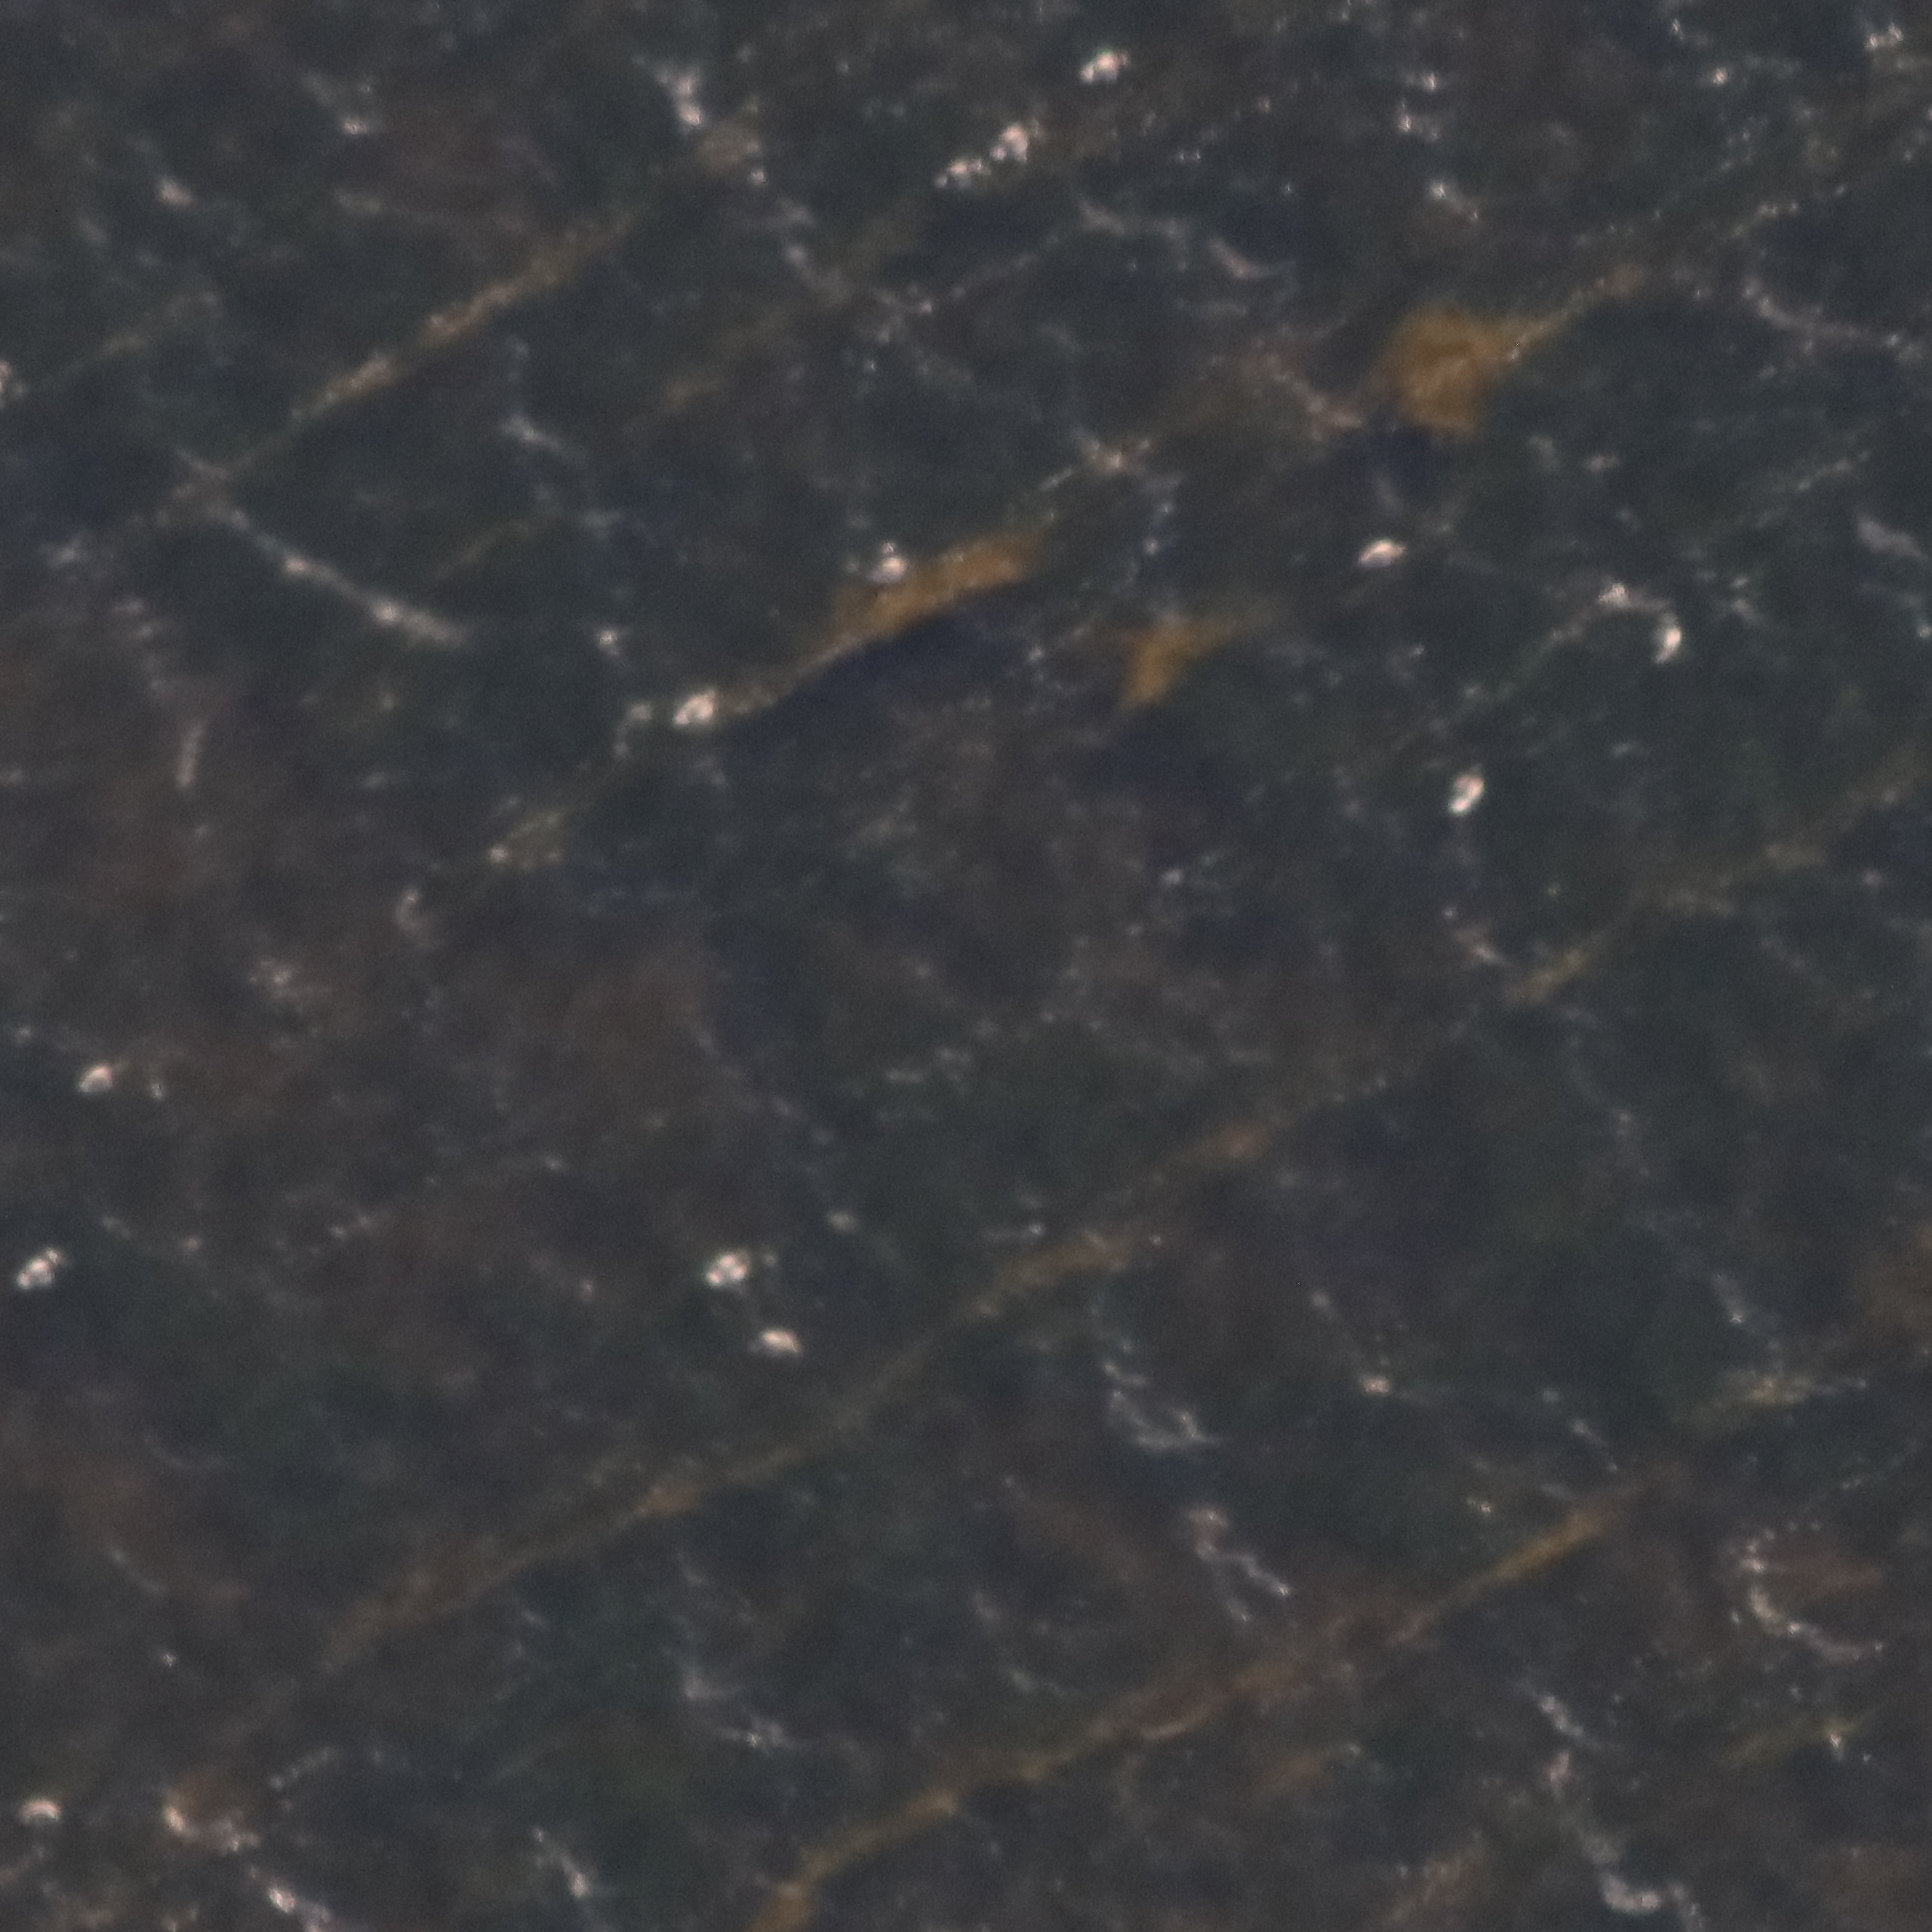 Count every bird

13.